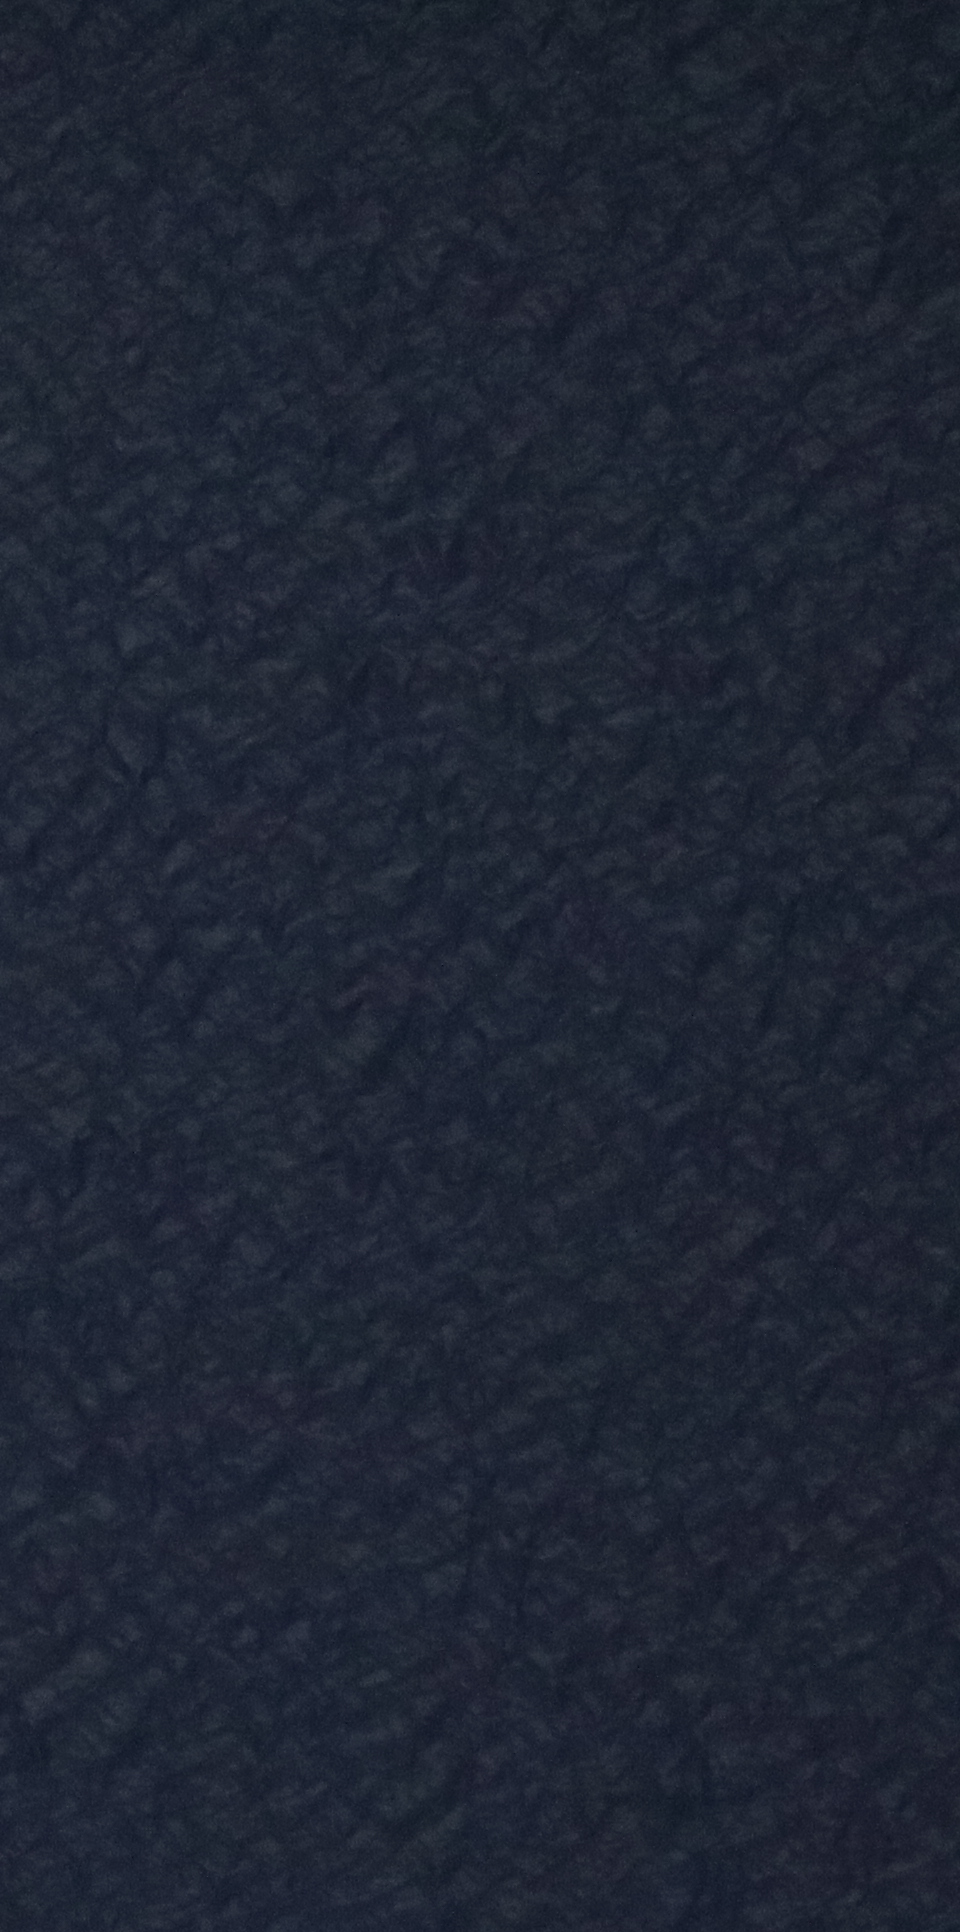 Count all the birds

0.